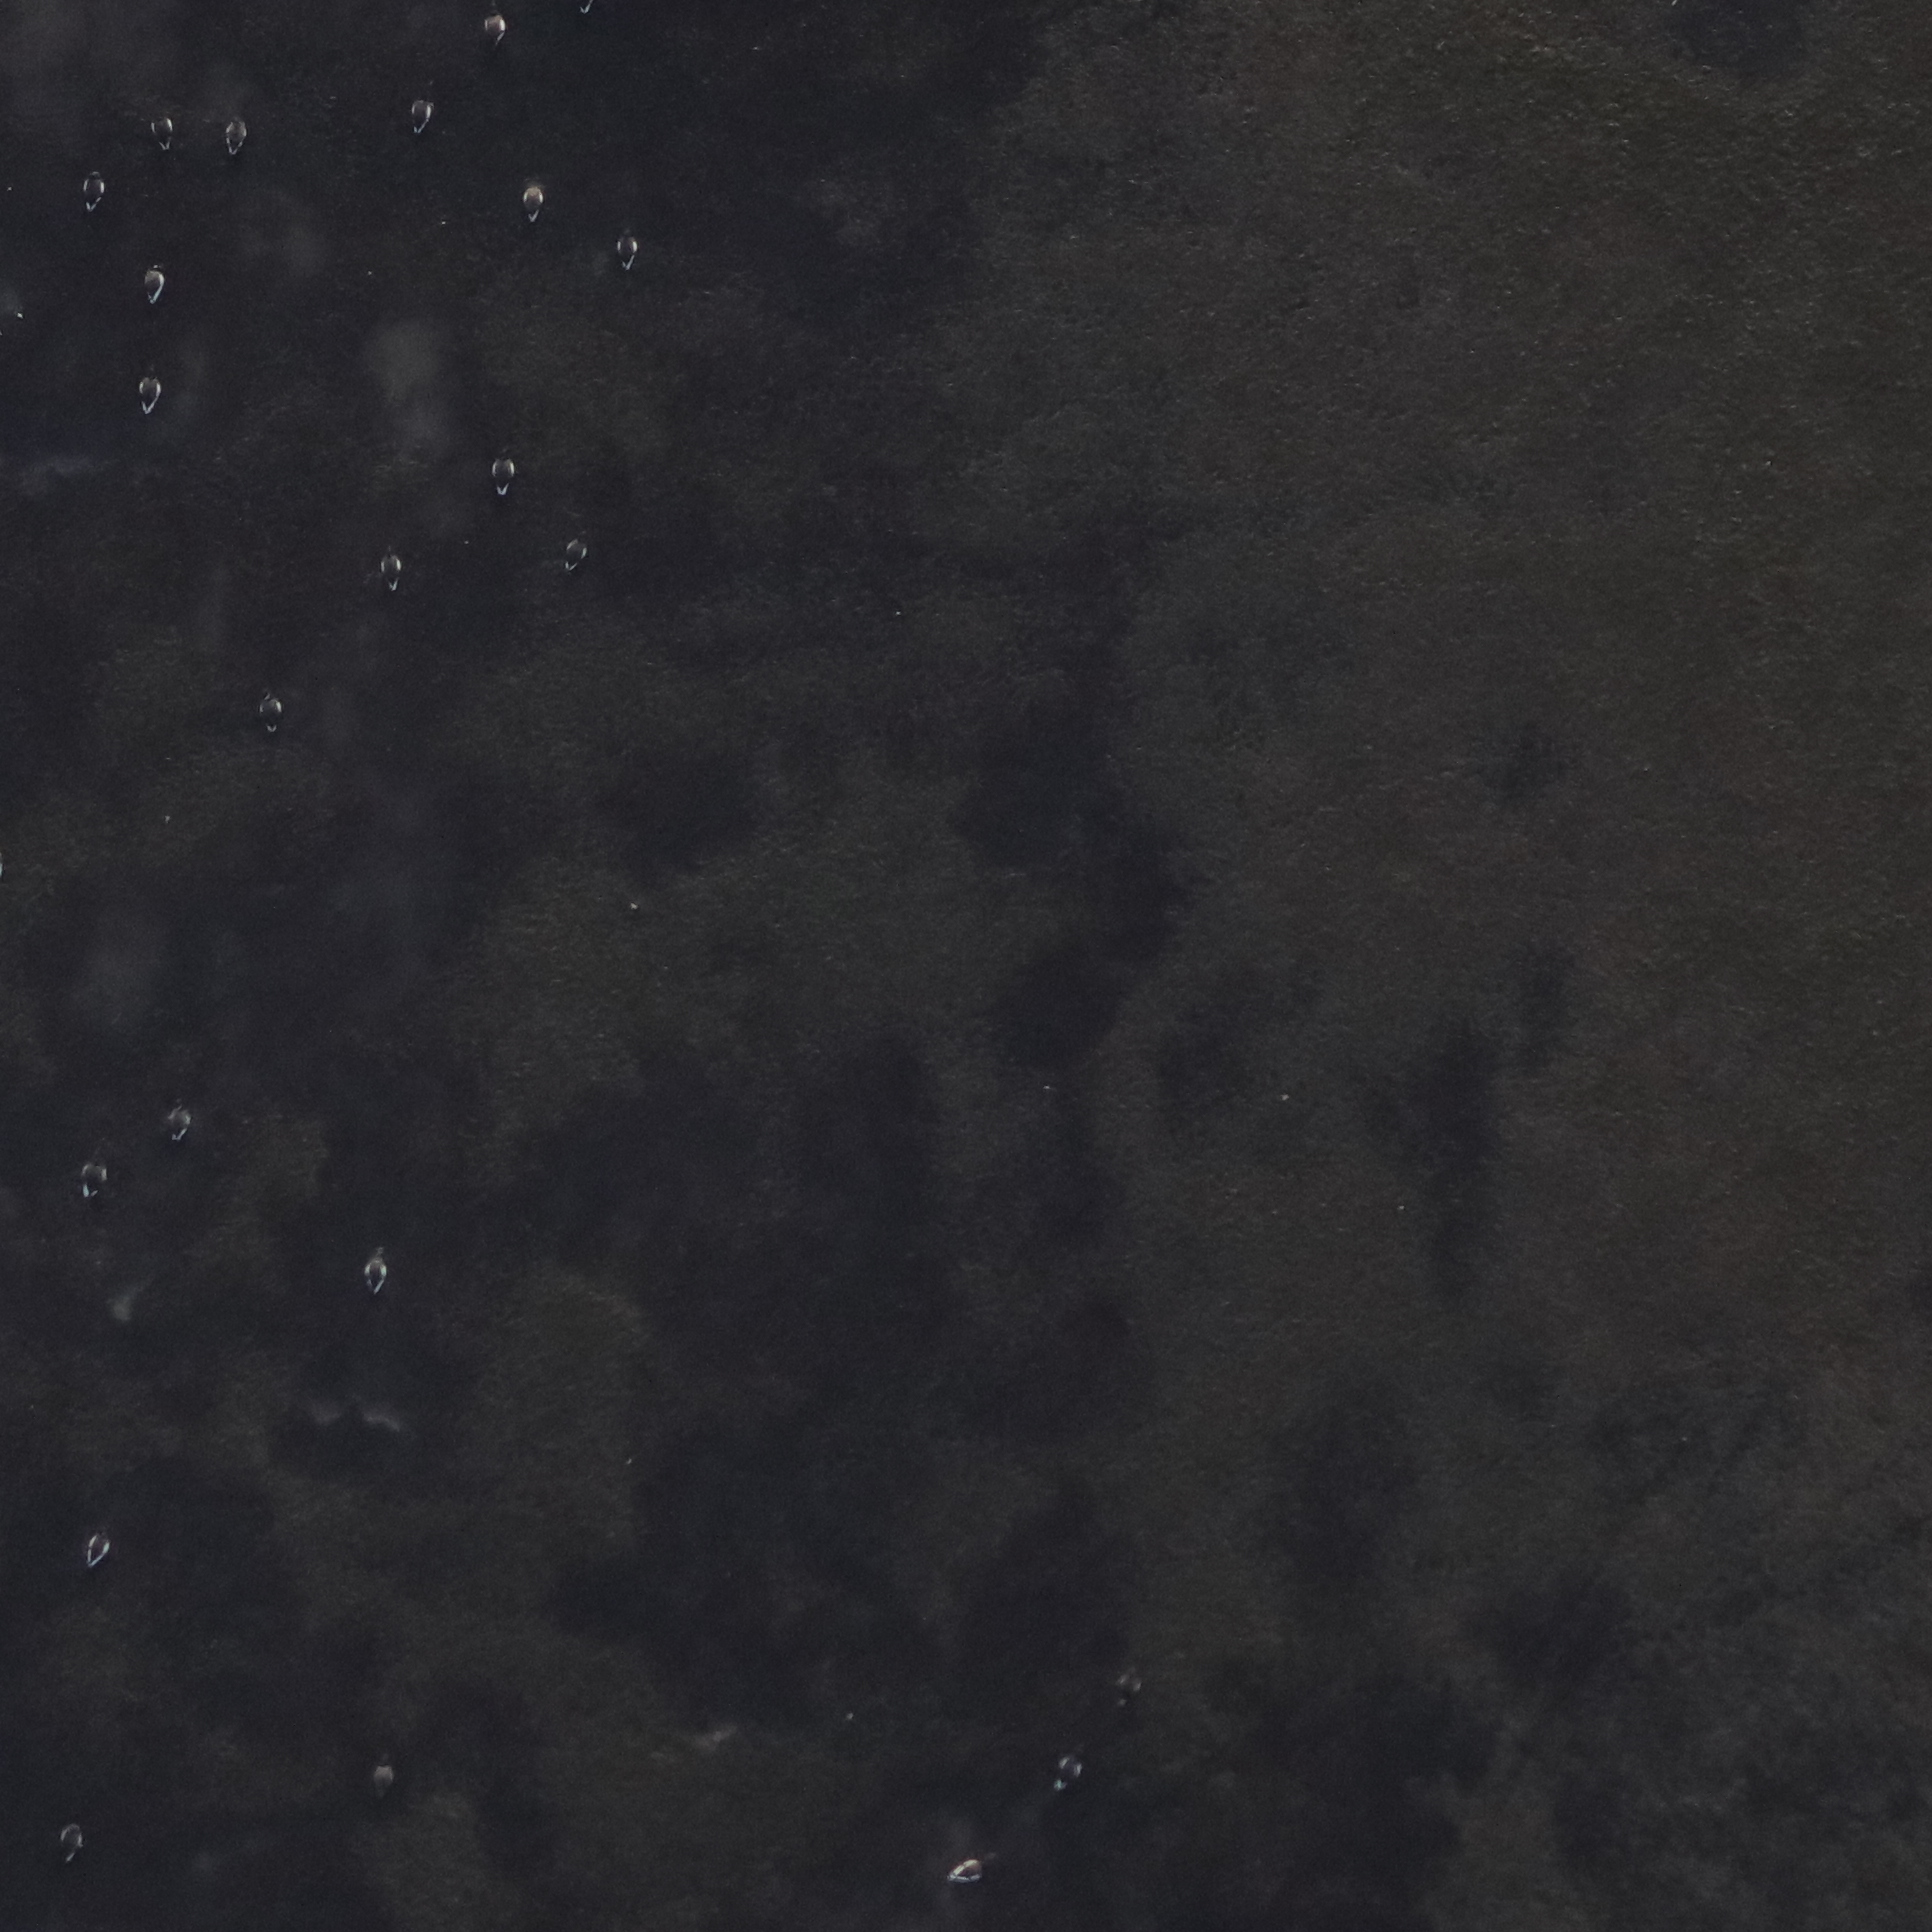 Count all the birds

22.